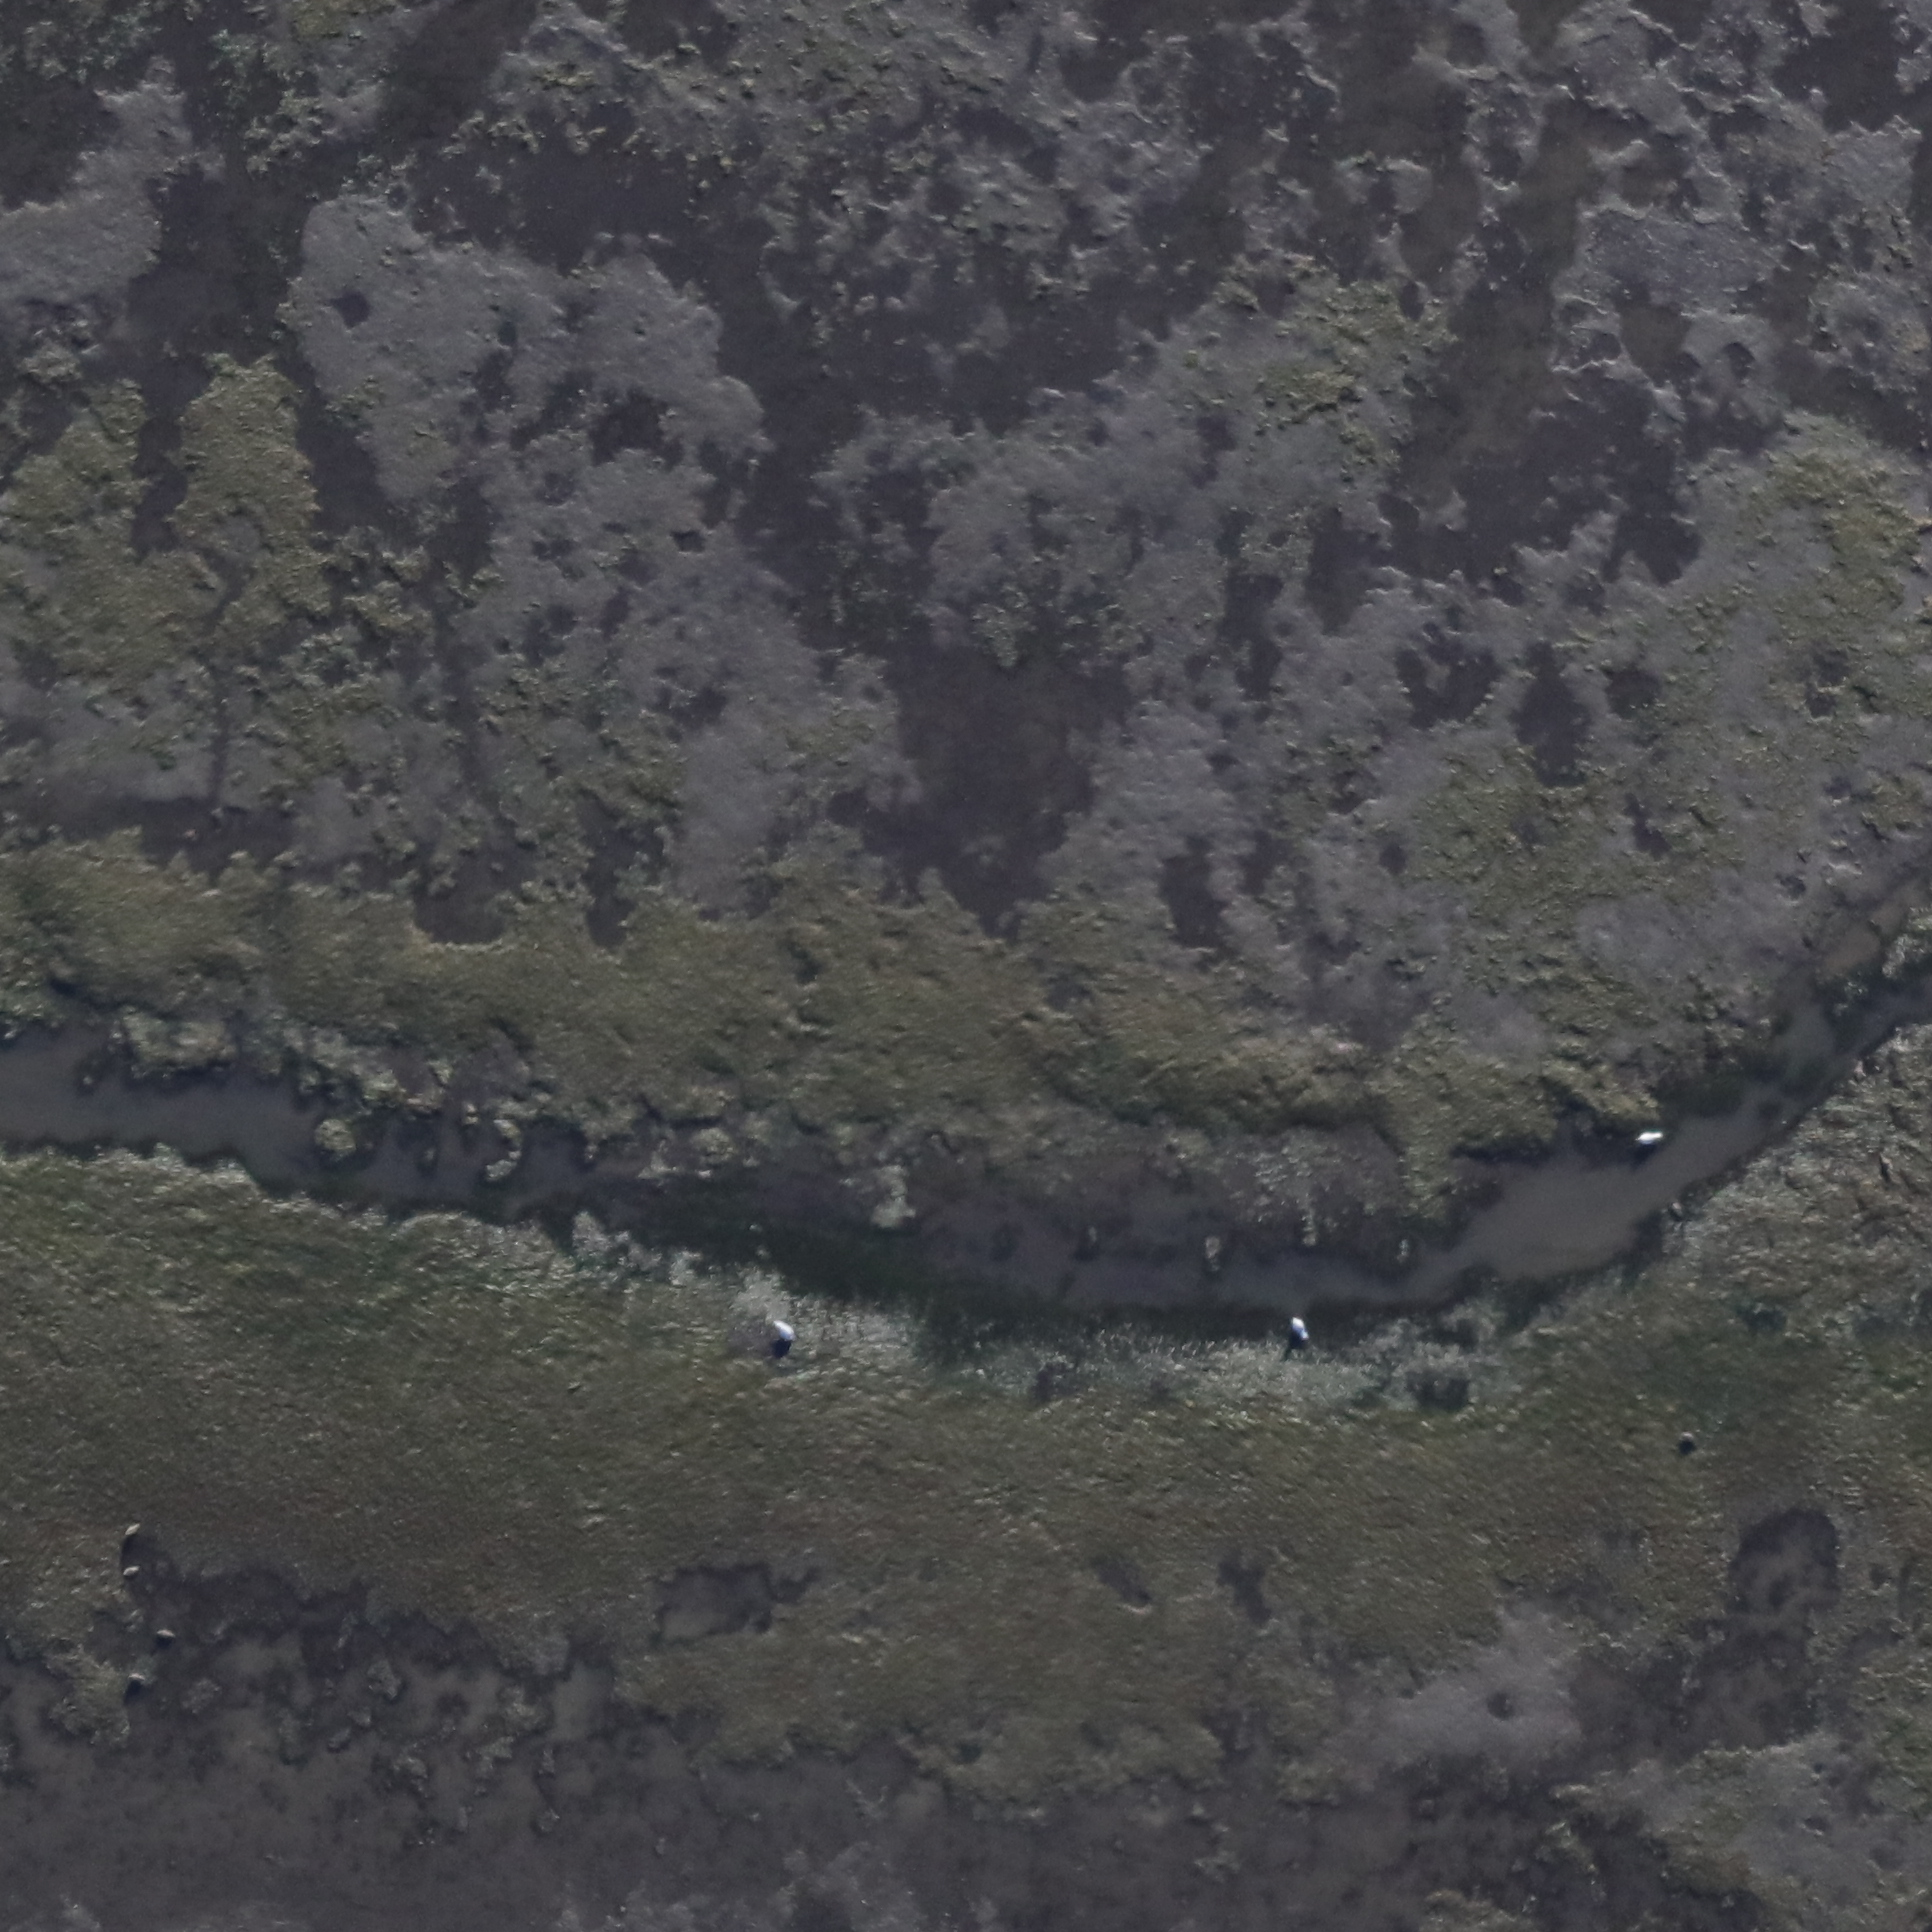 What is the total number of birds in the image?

10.